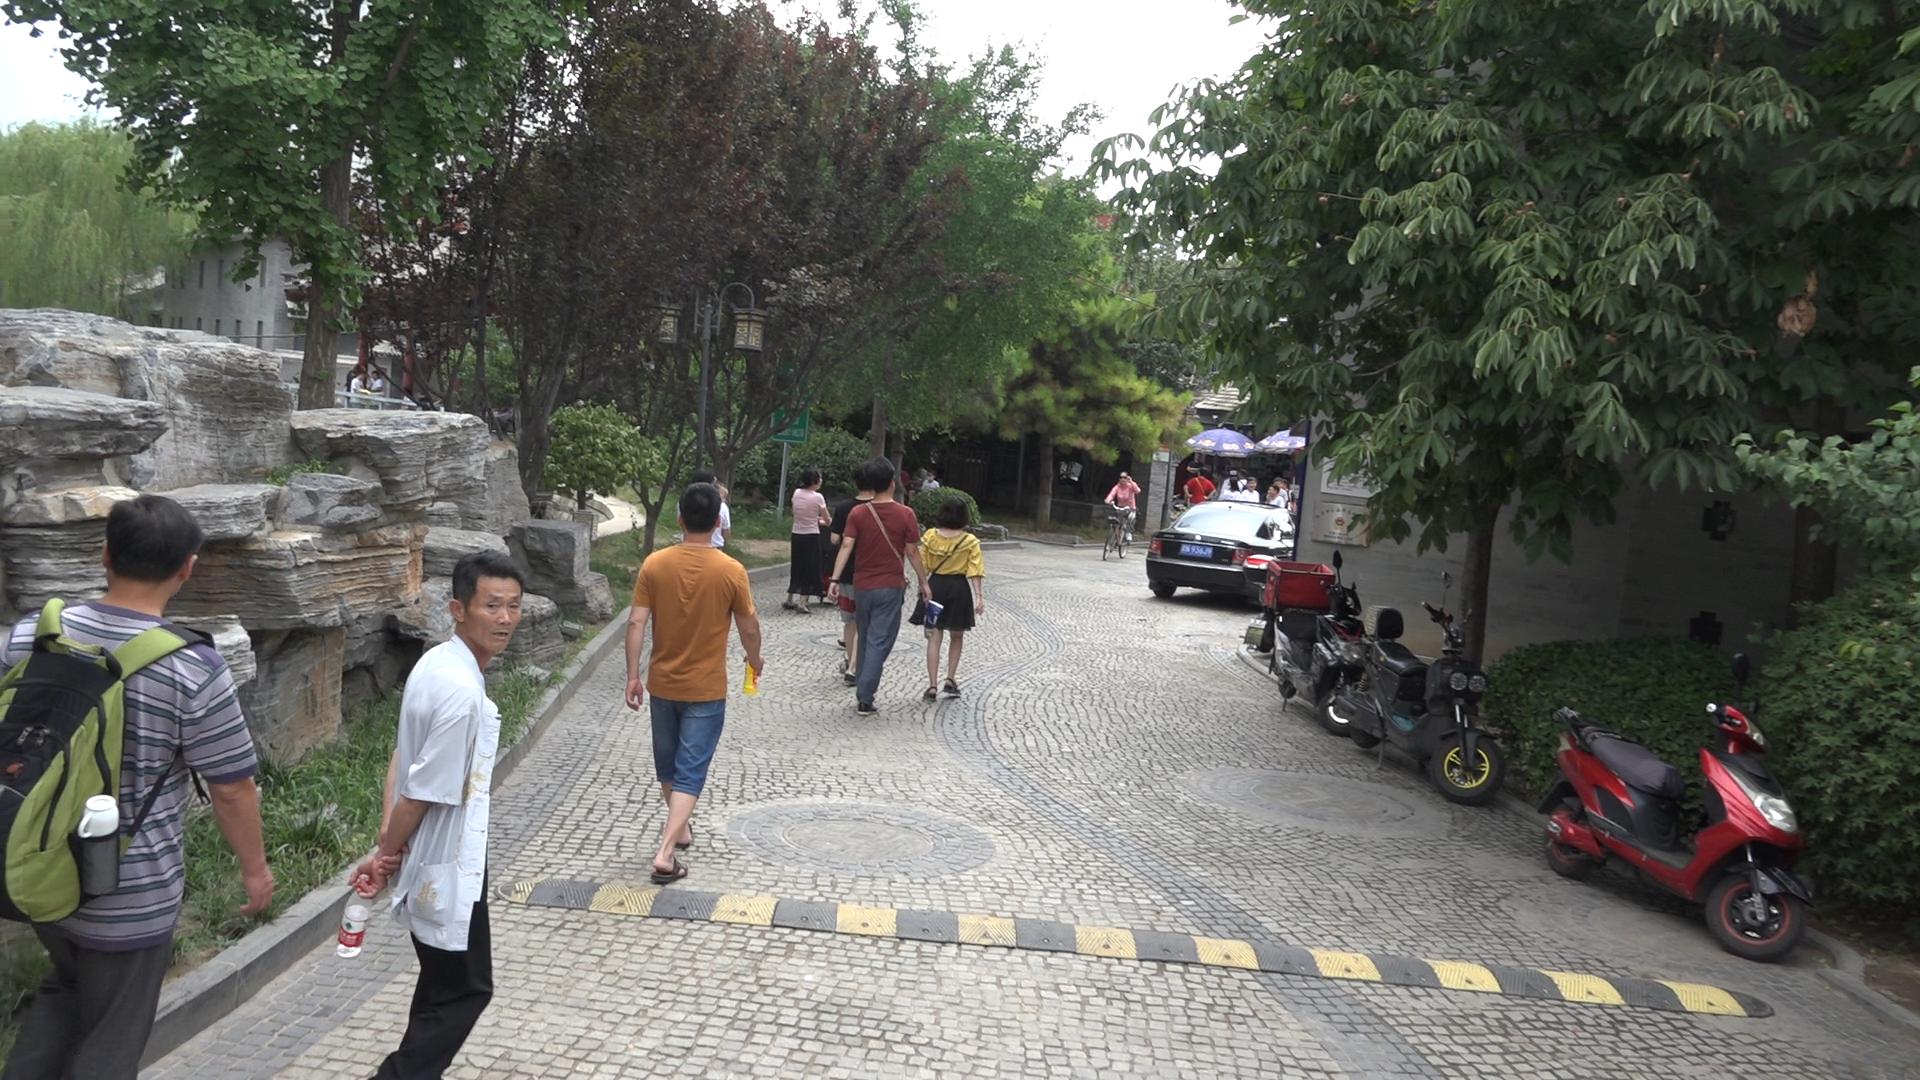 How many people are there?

16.